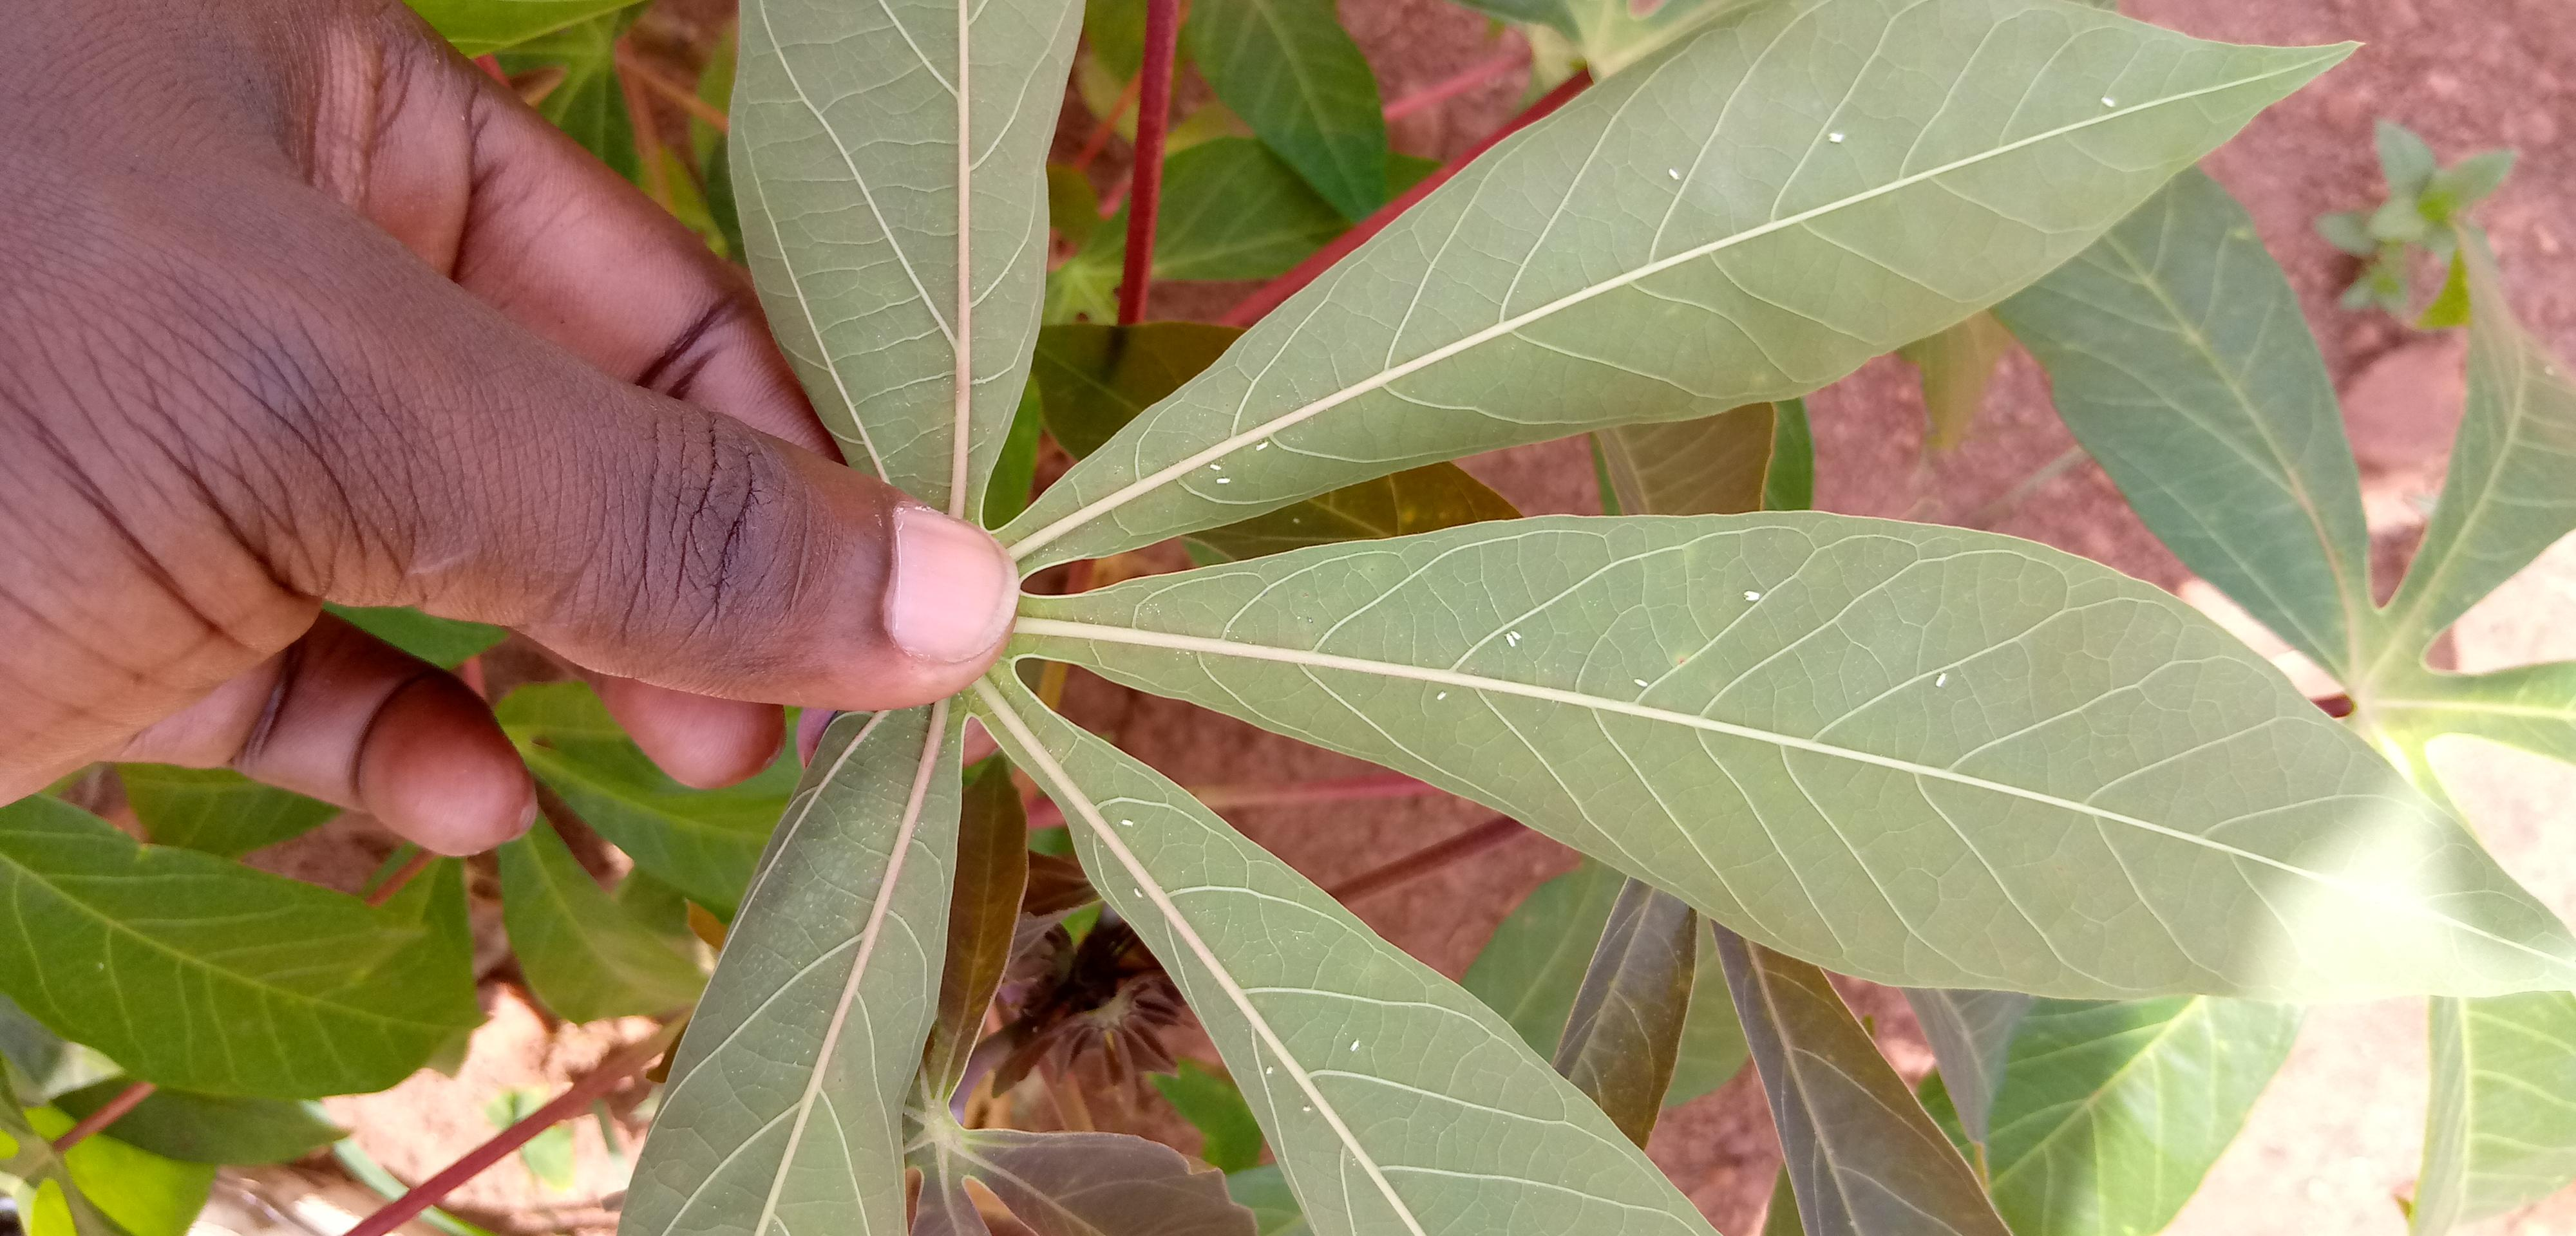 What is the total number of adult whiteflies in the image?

18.